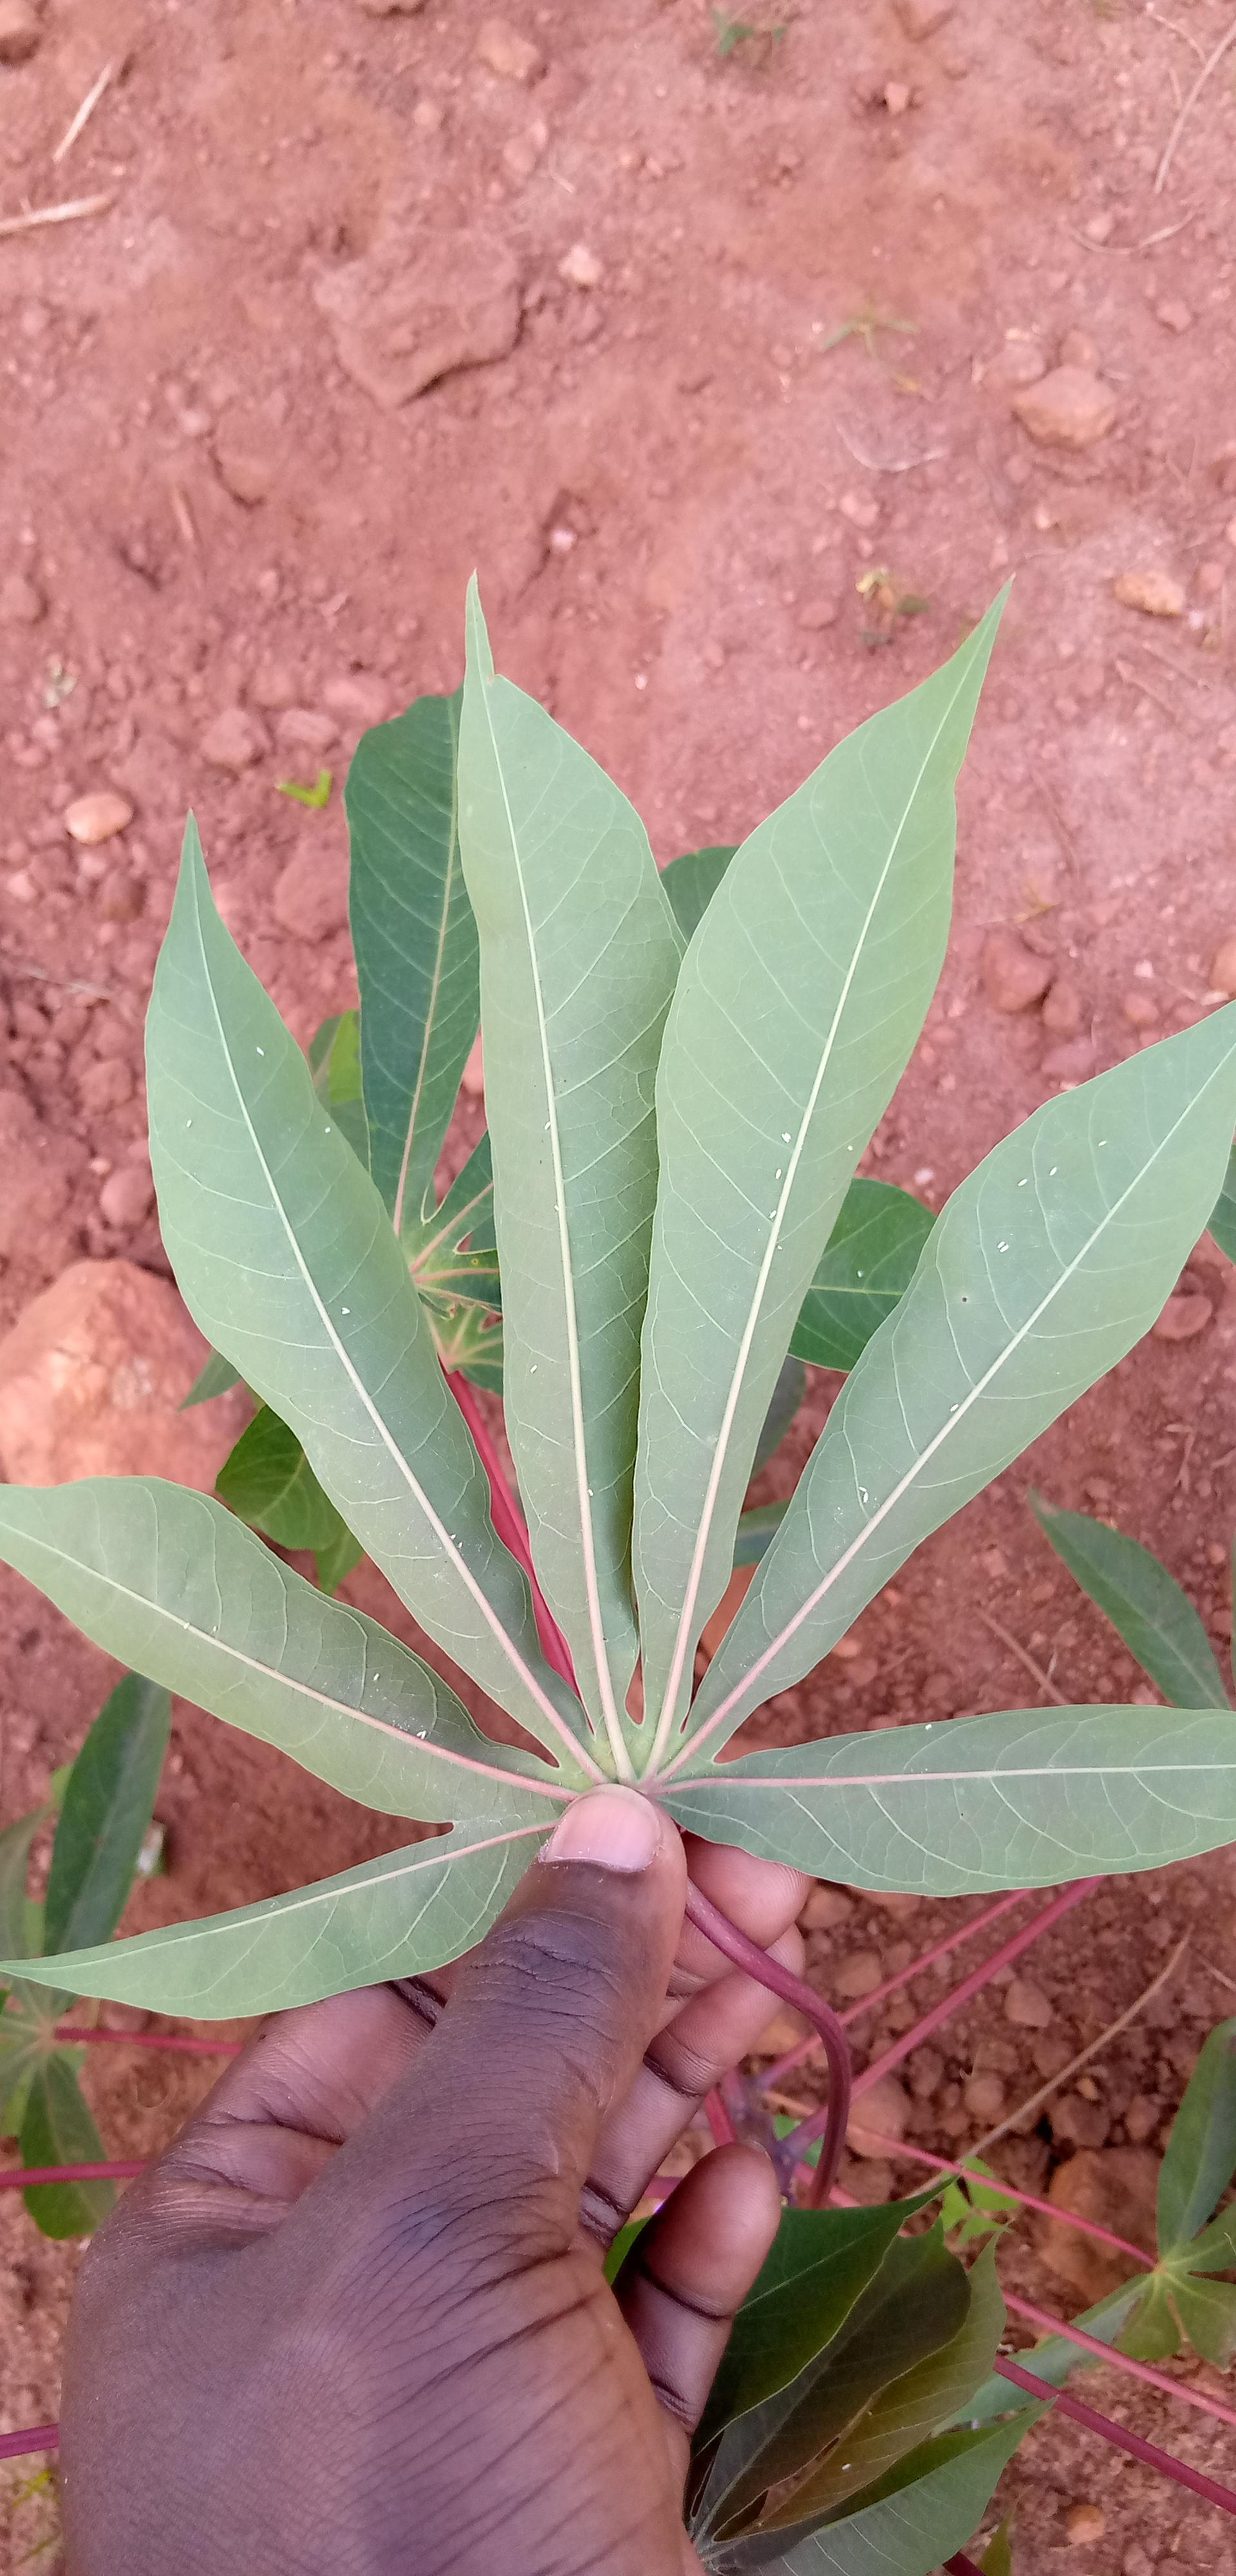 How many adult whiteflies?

29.